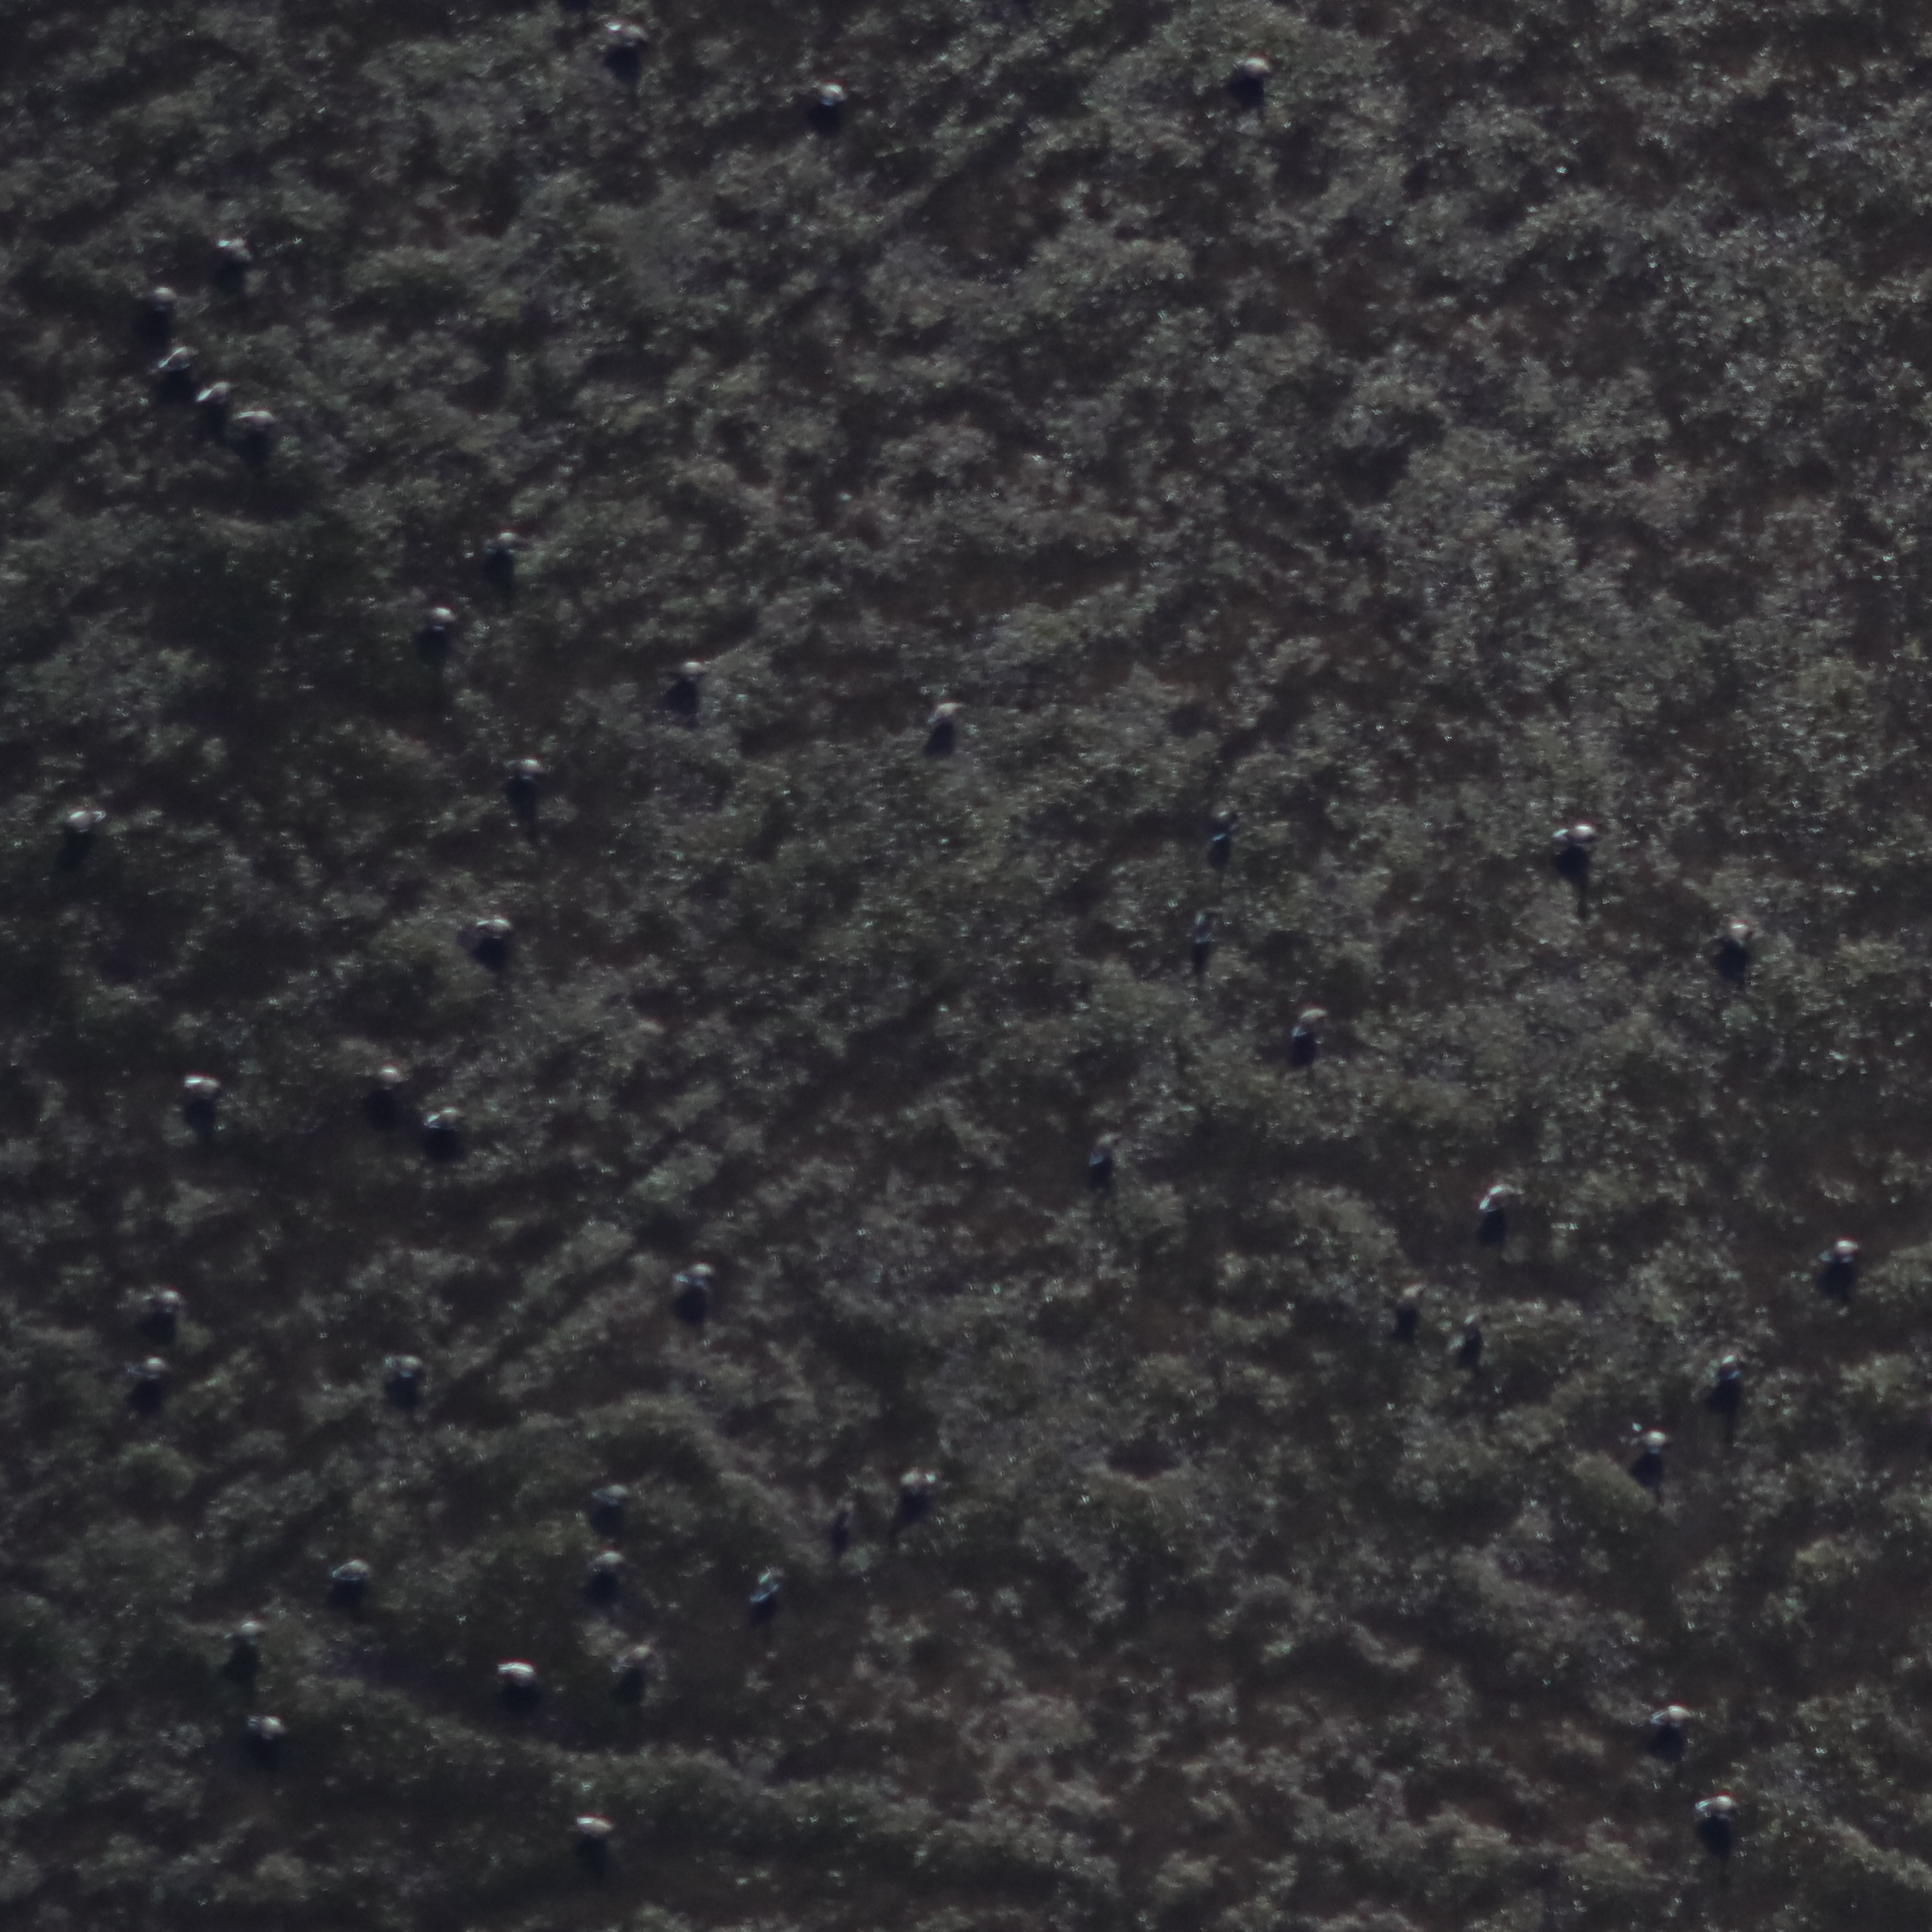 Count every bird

46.